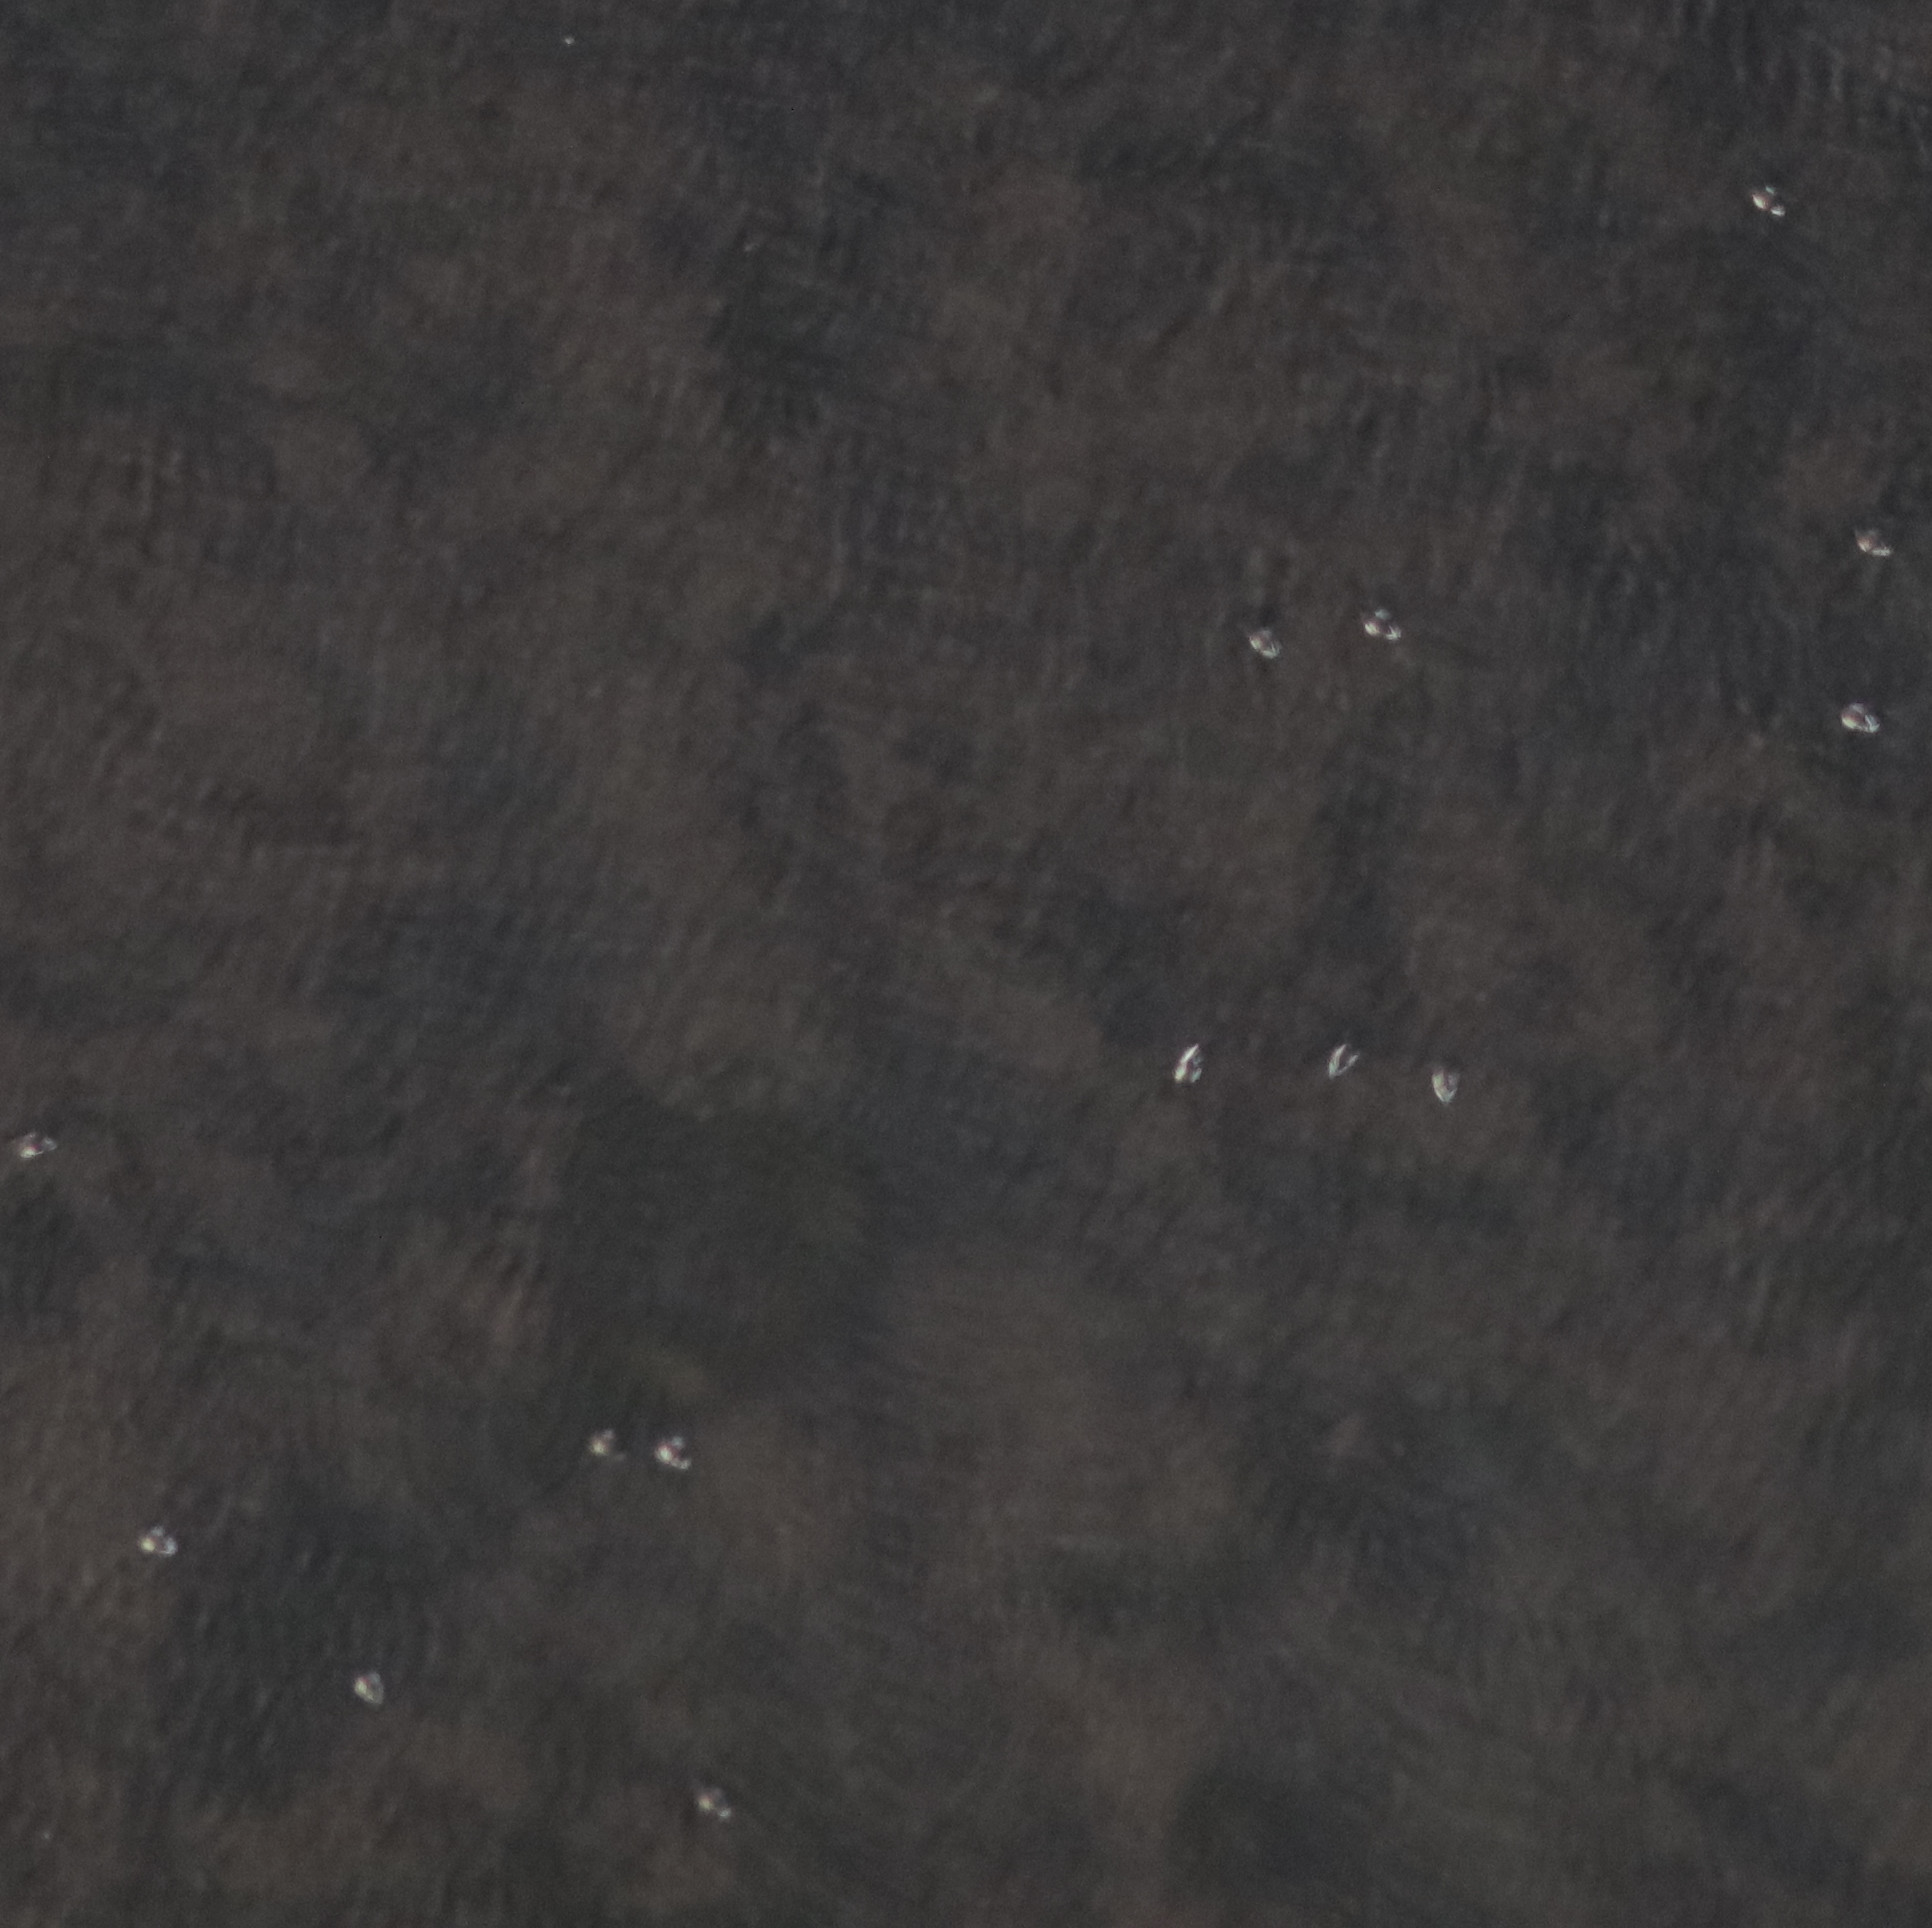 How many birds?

14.